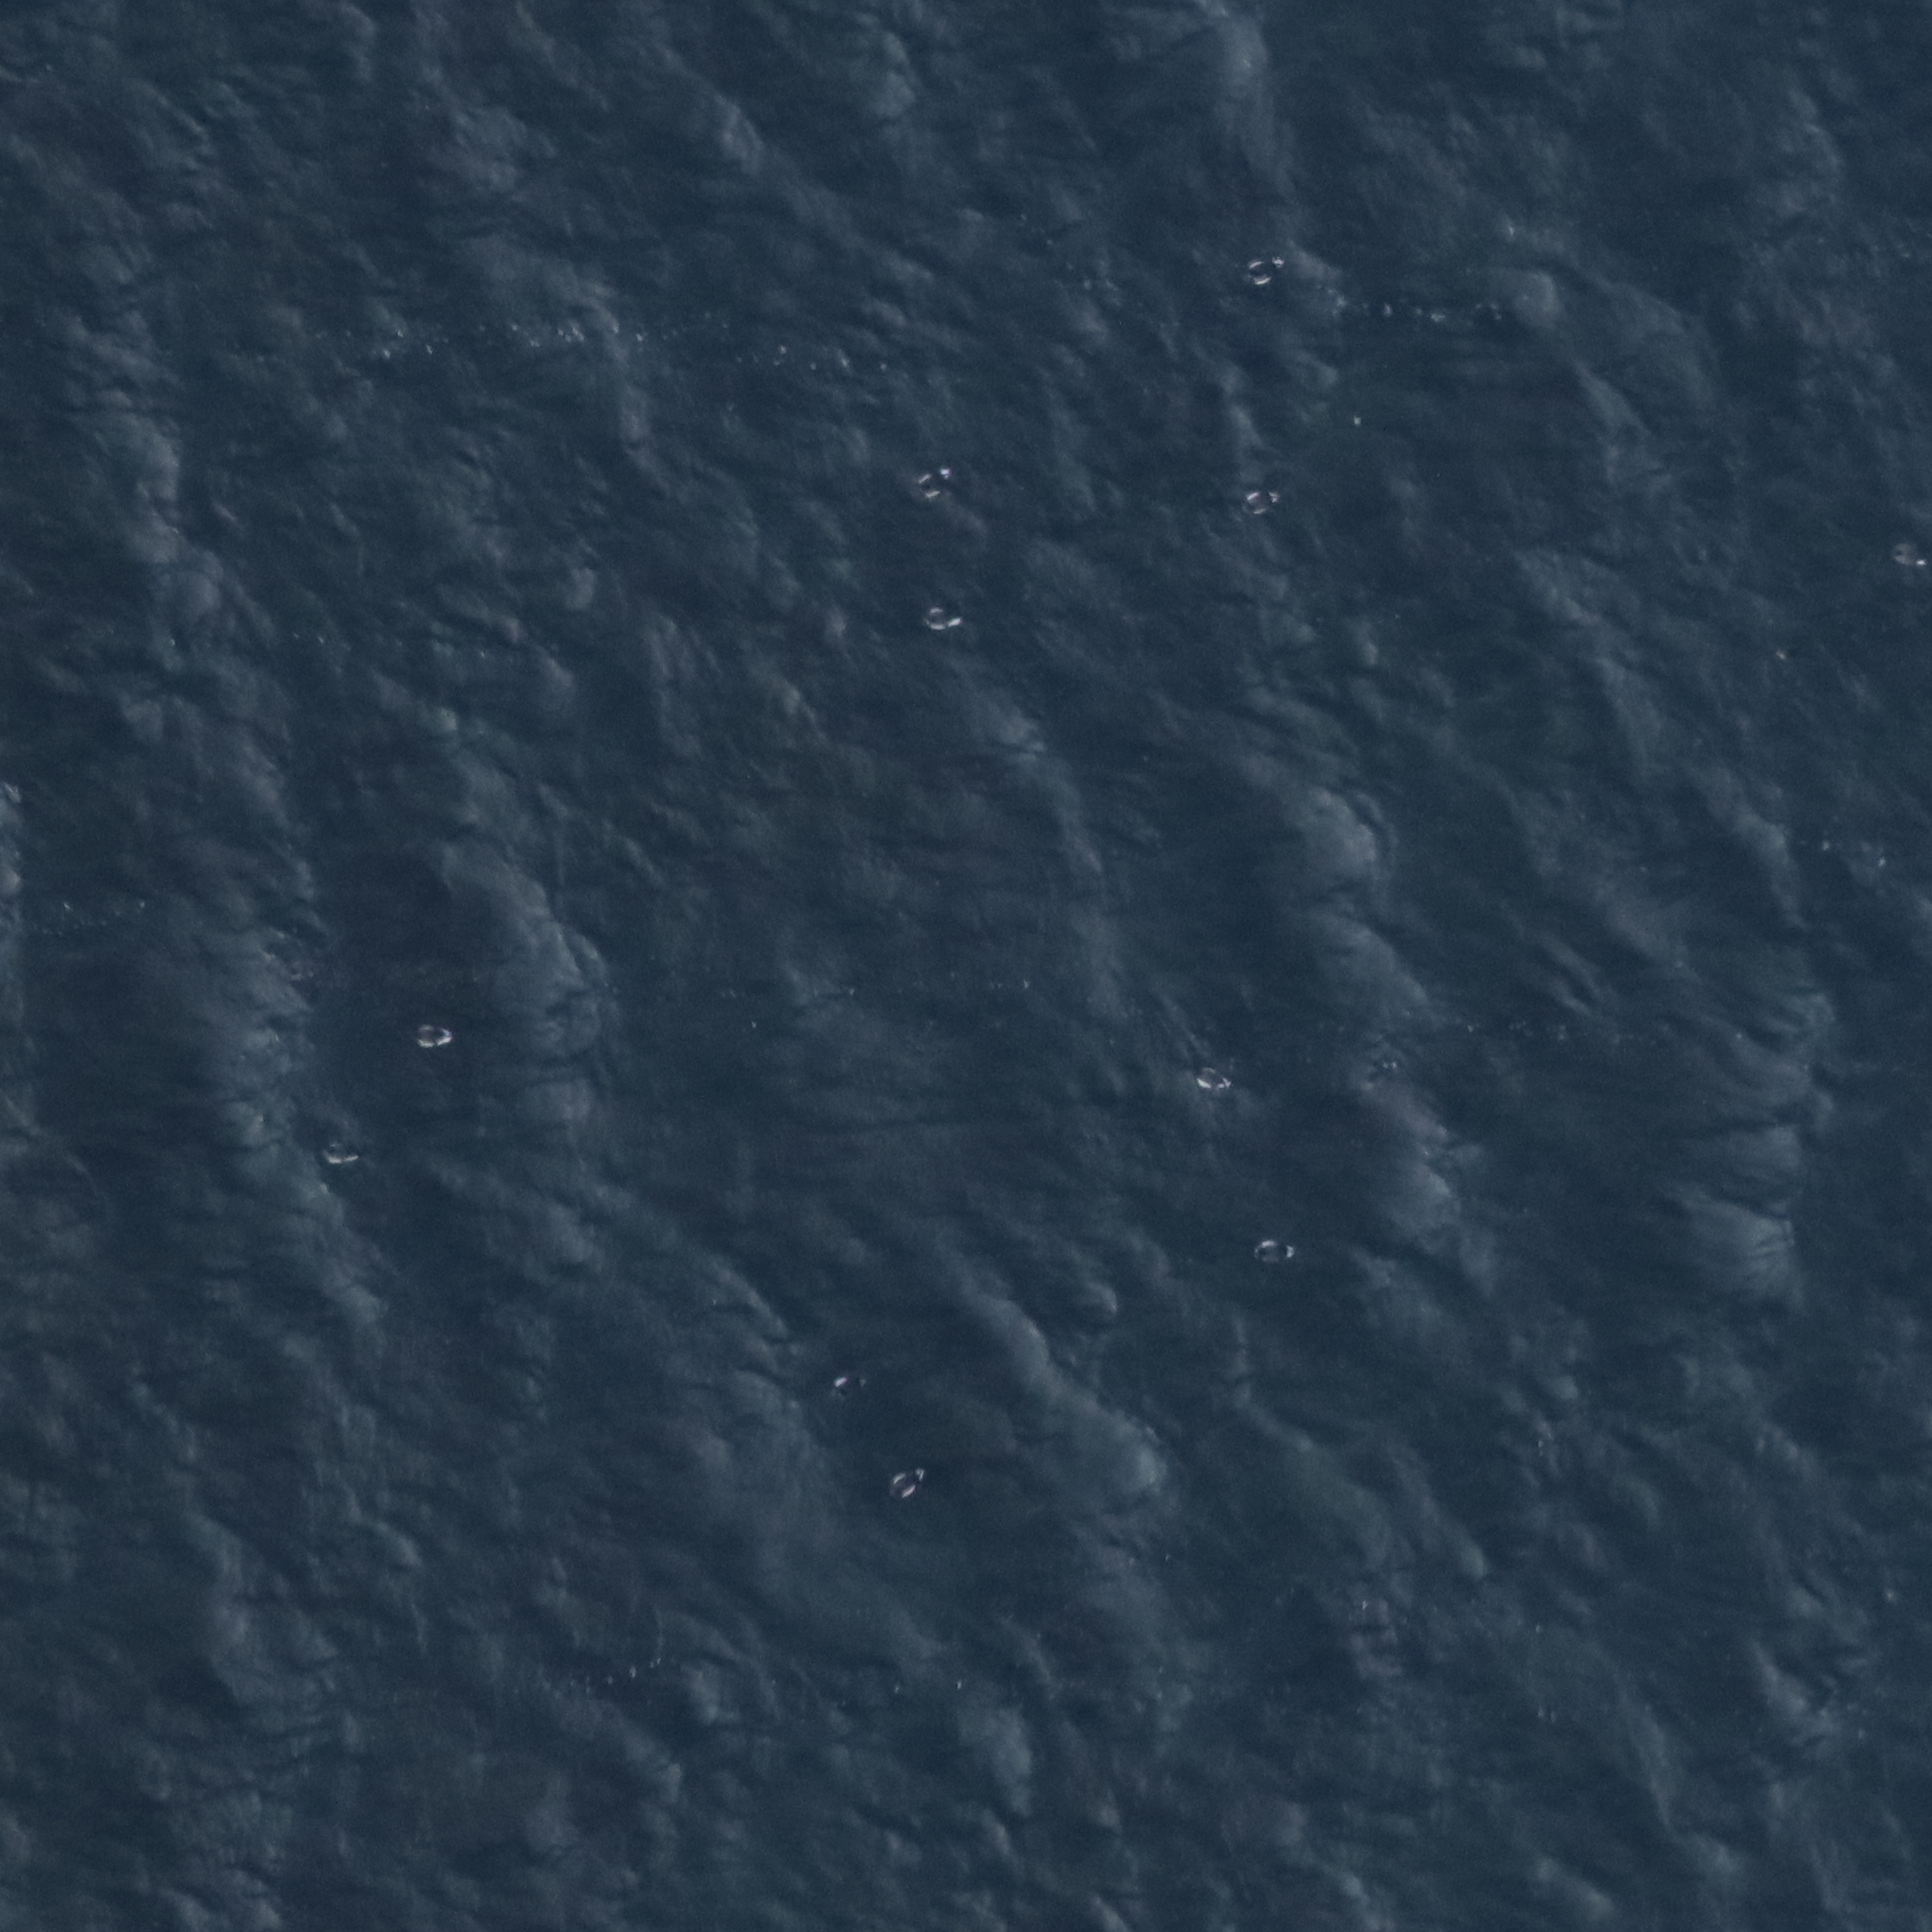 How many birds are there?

11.